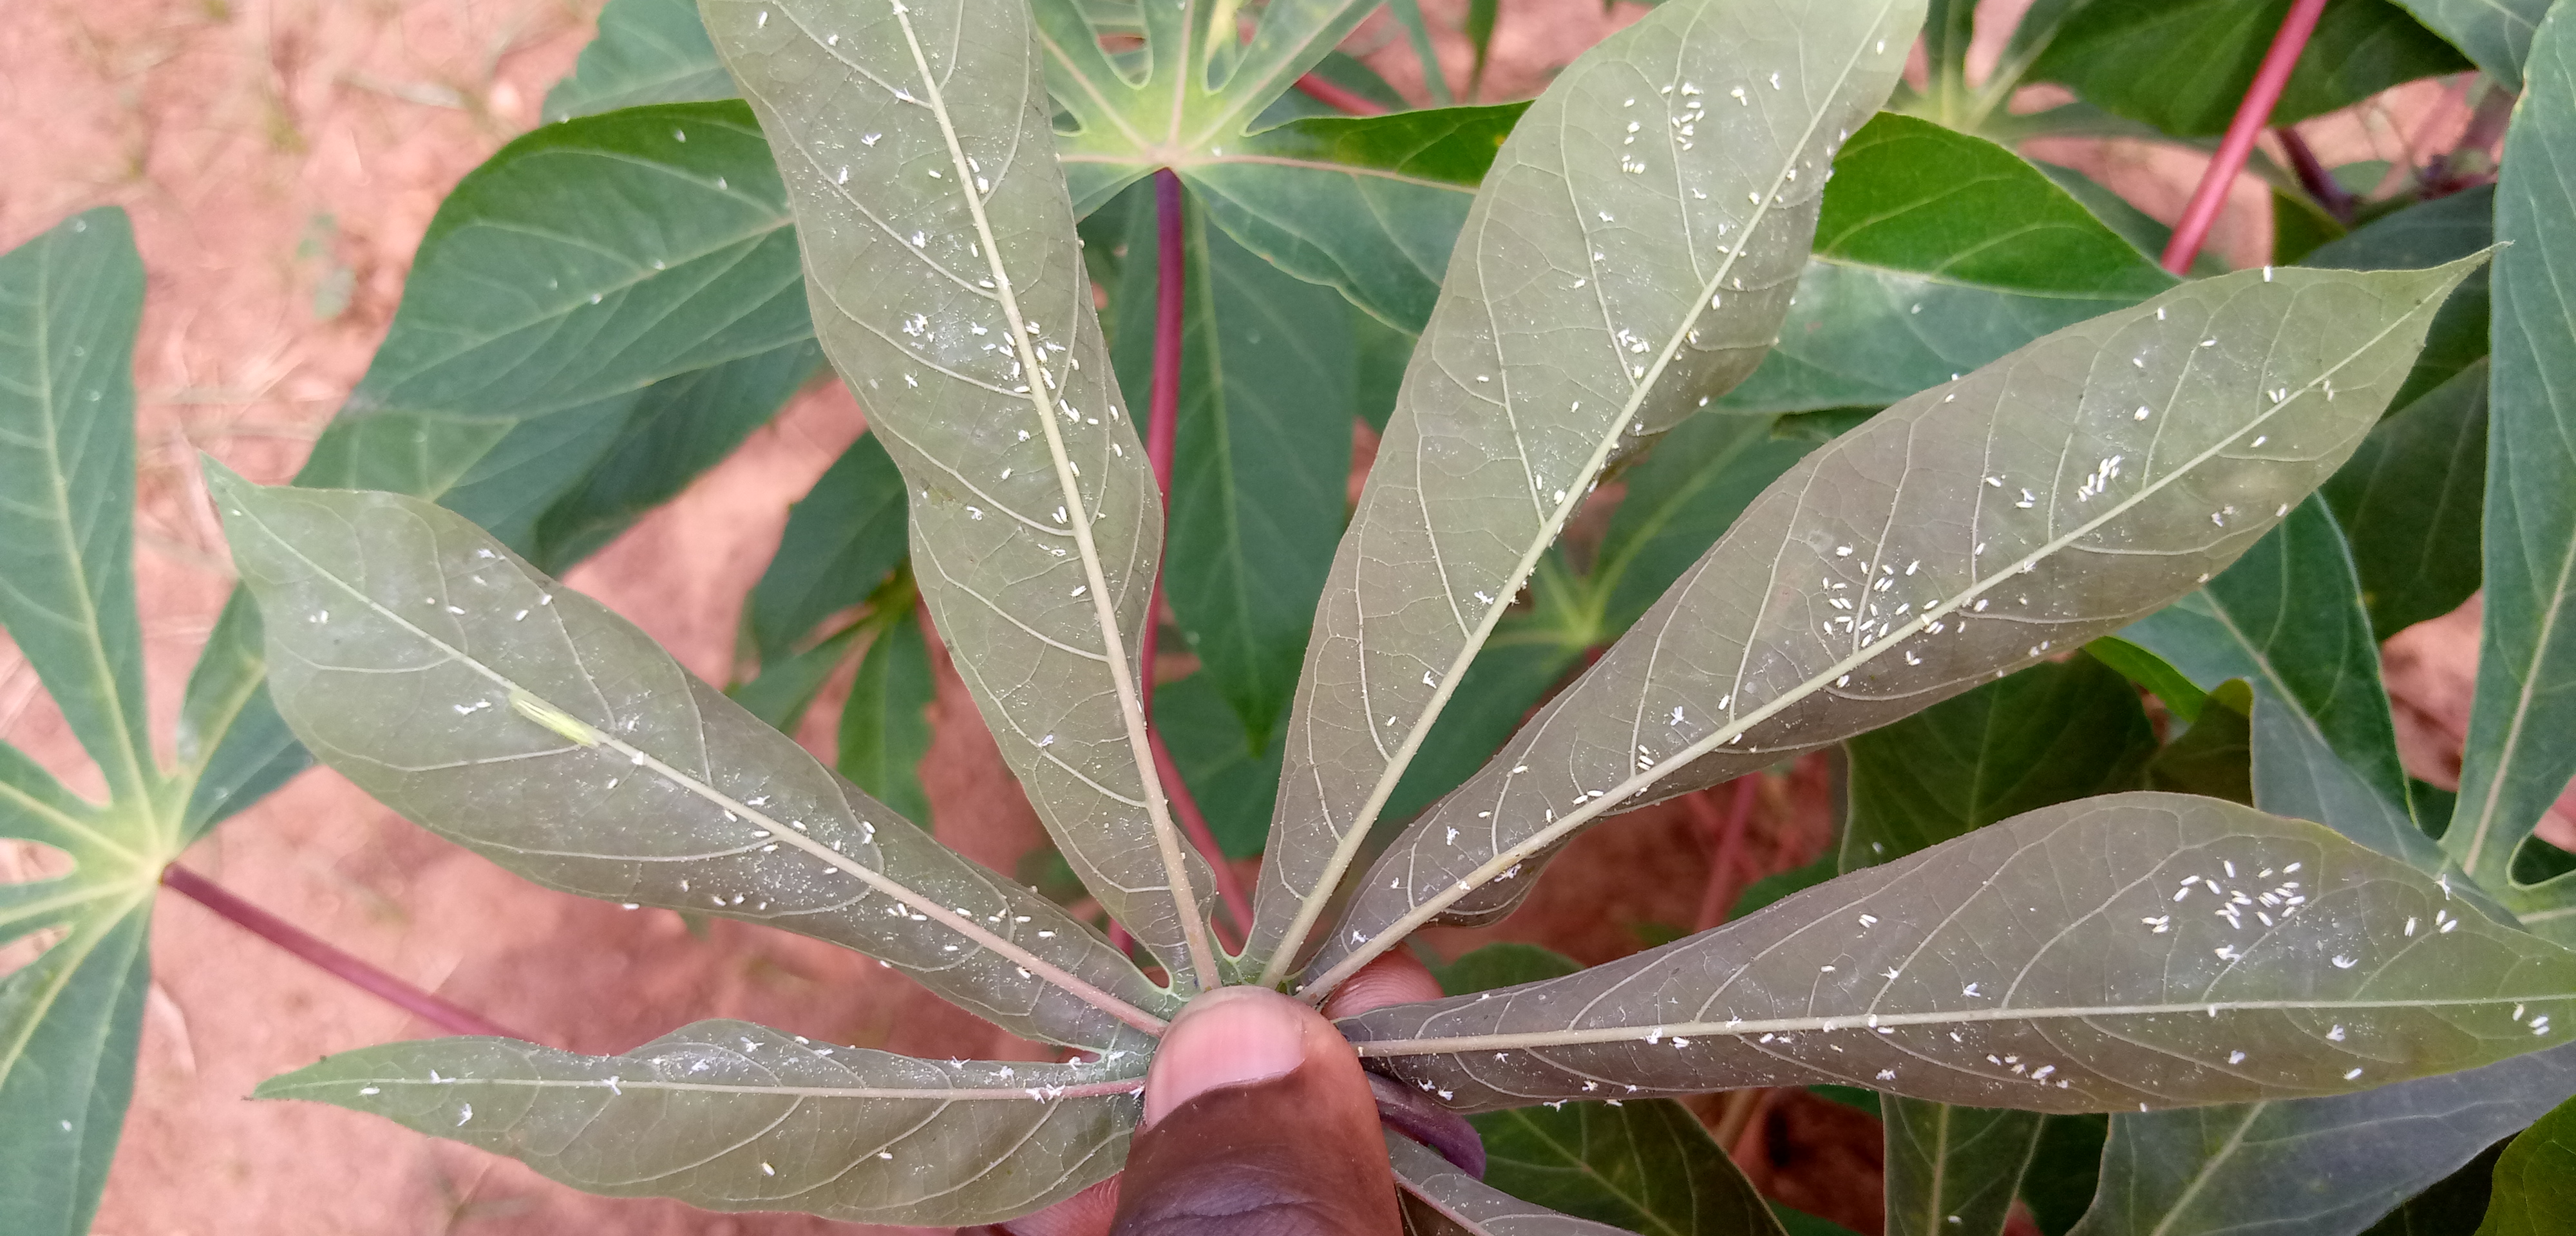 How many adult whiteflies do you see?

165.